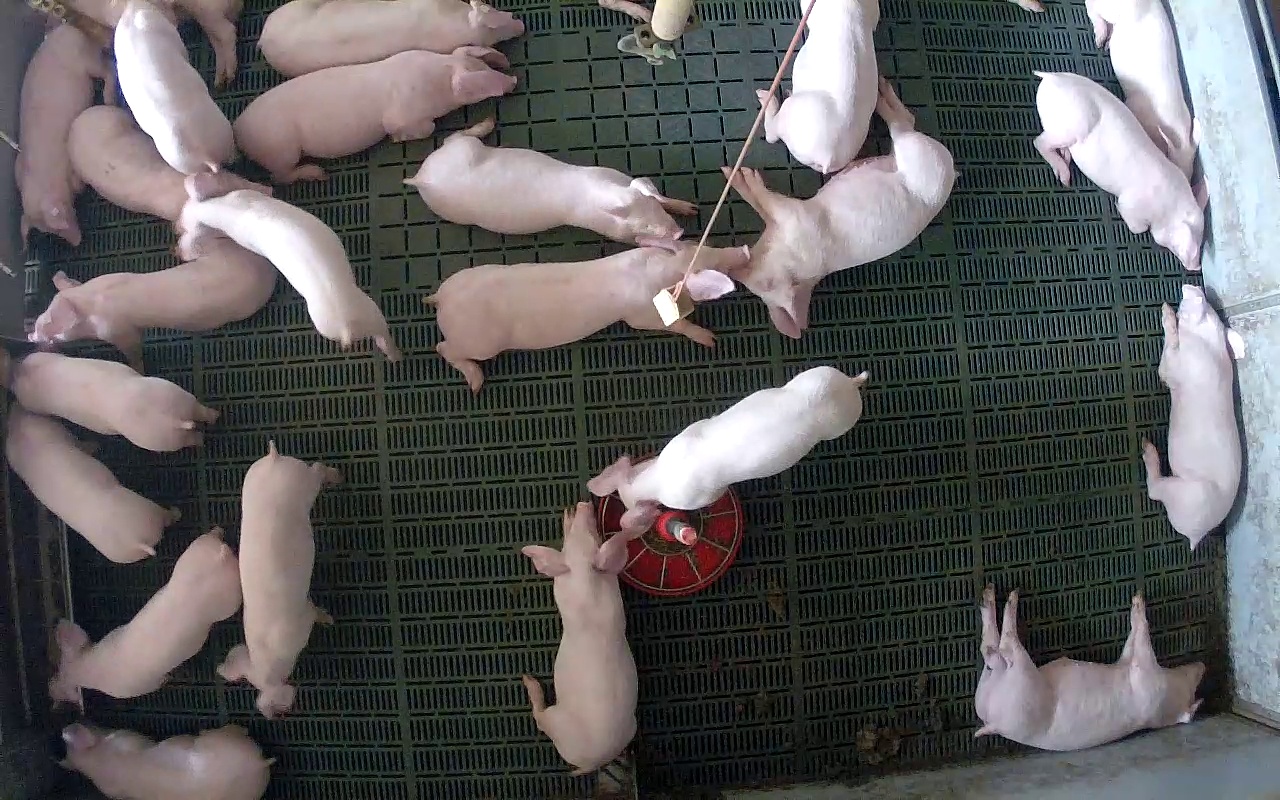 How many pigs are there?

23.